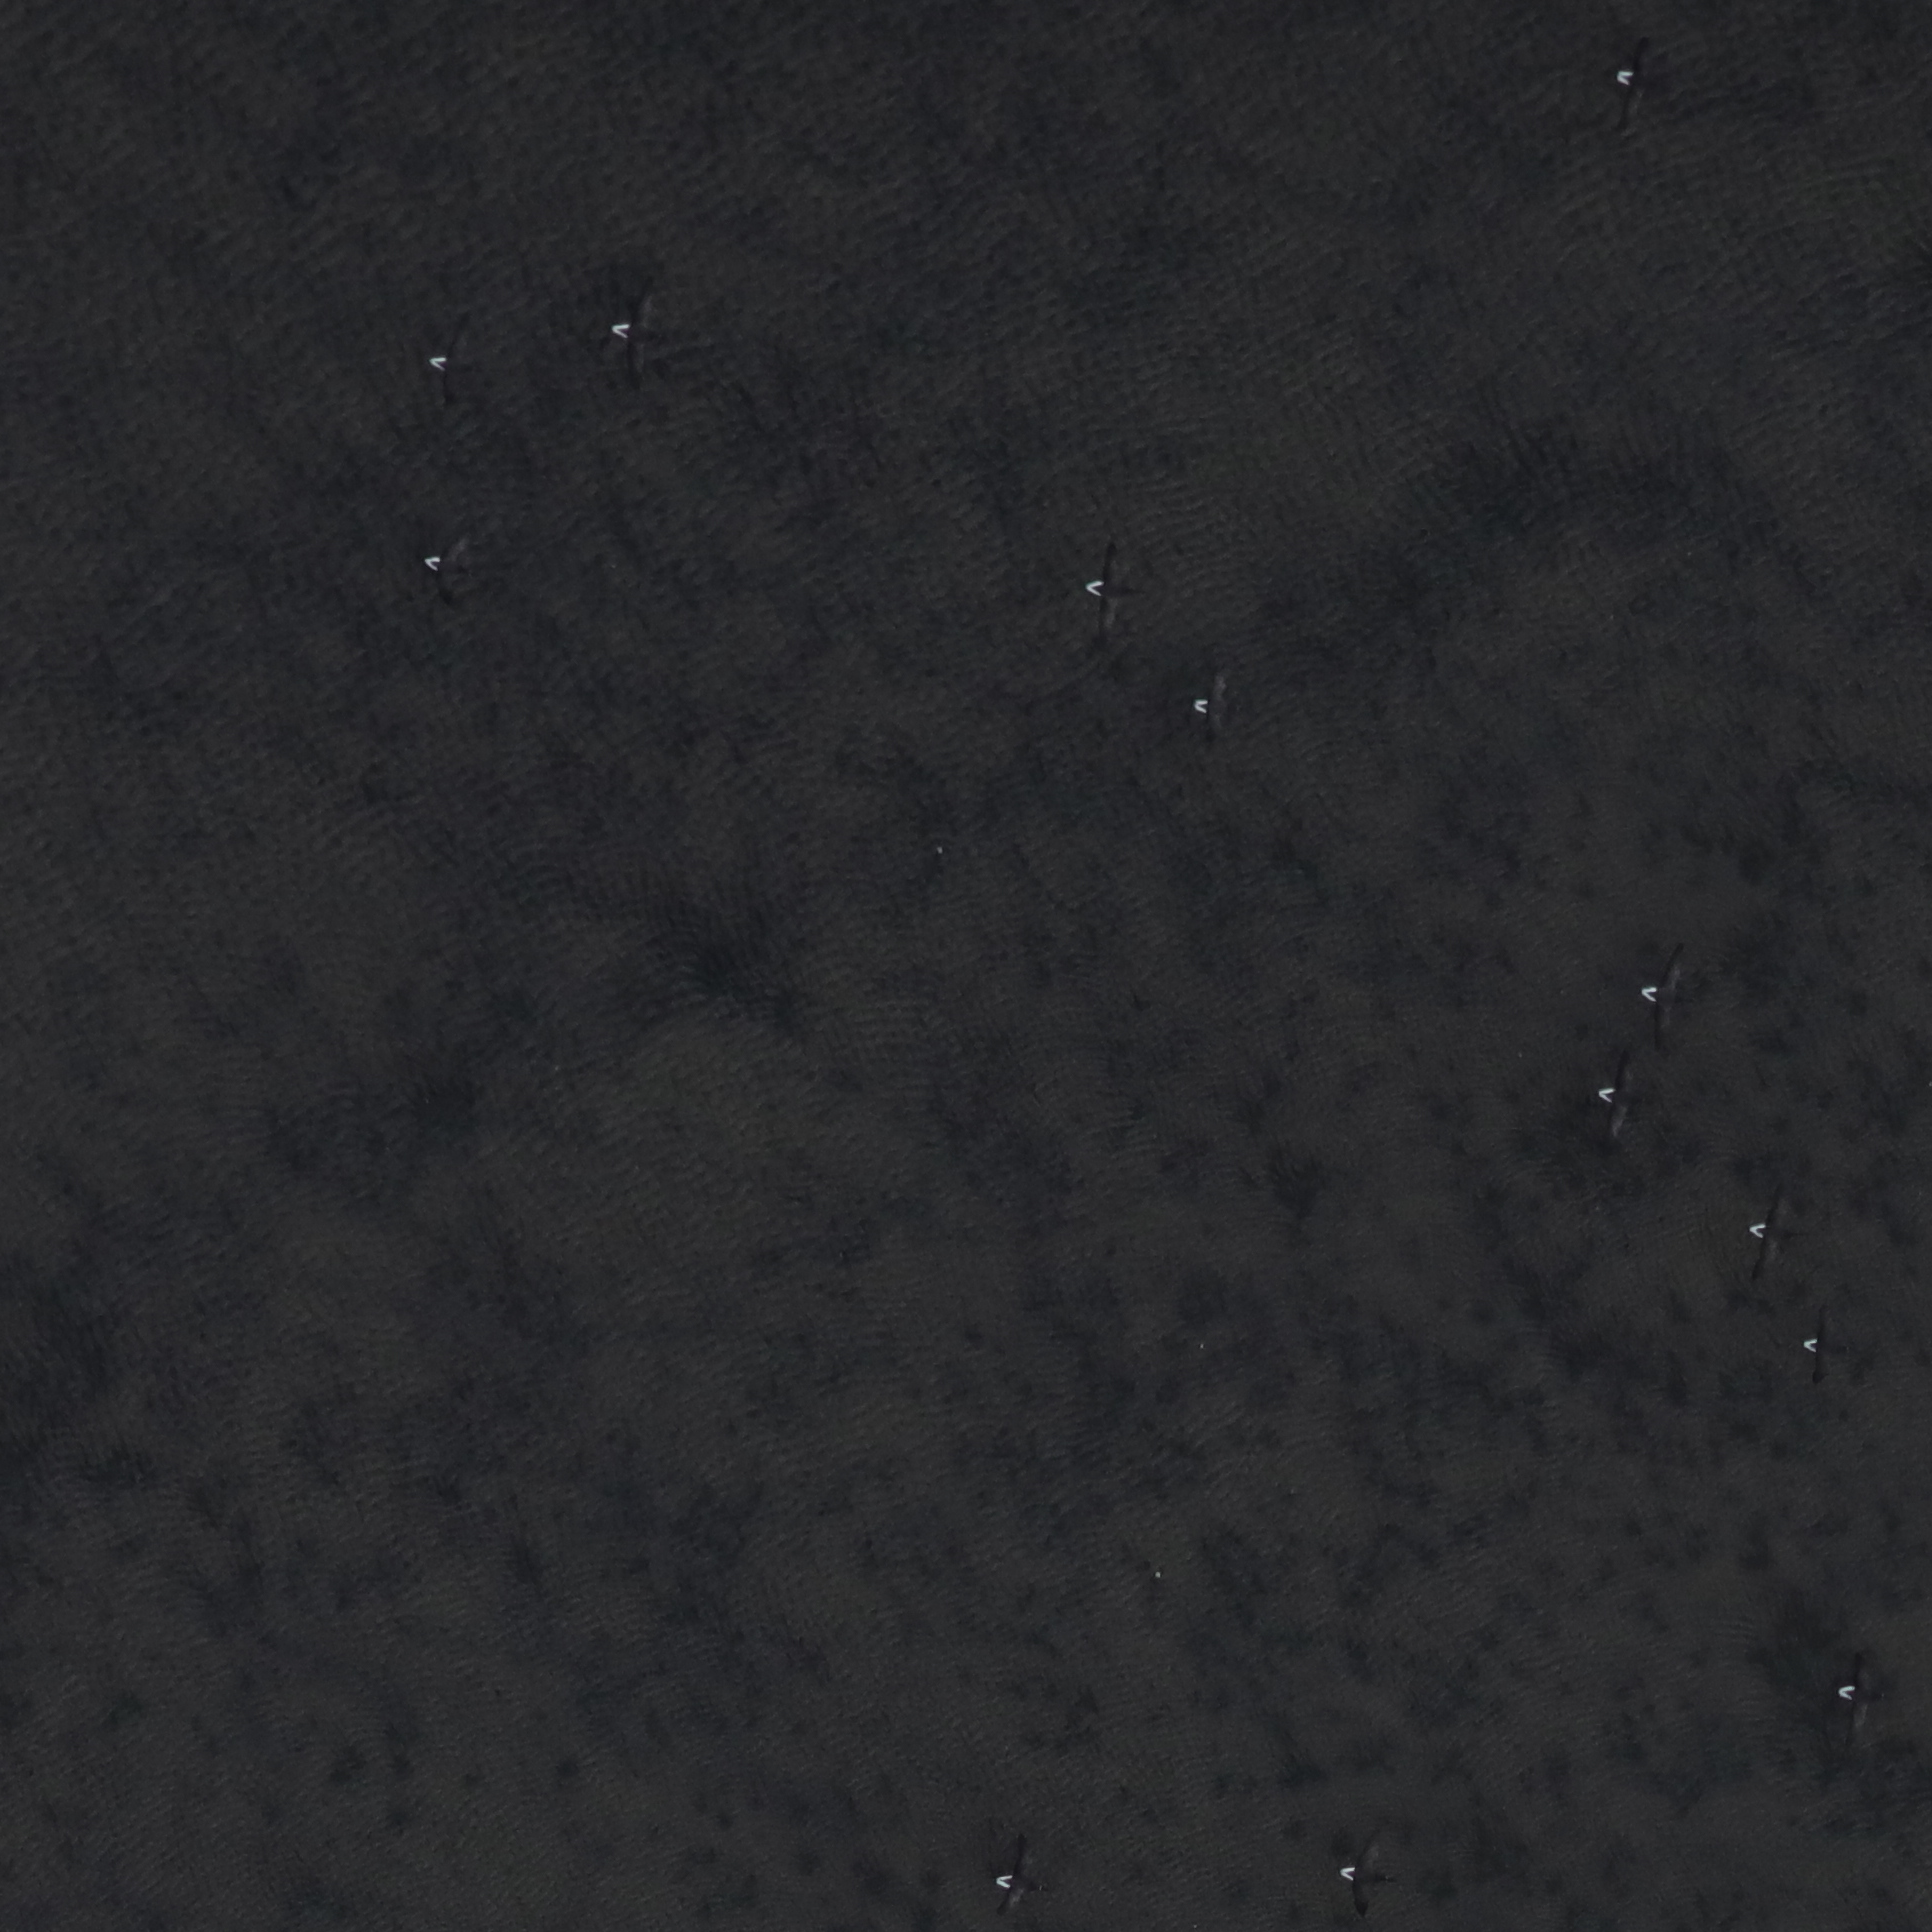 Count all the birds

13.